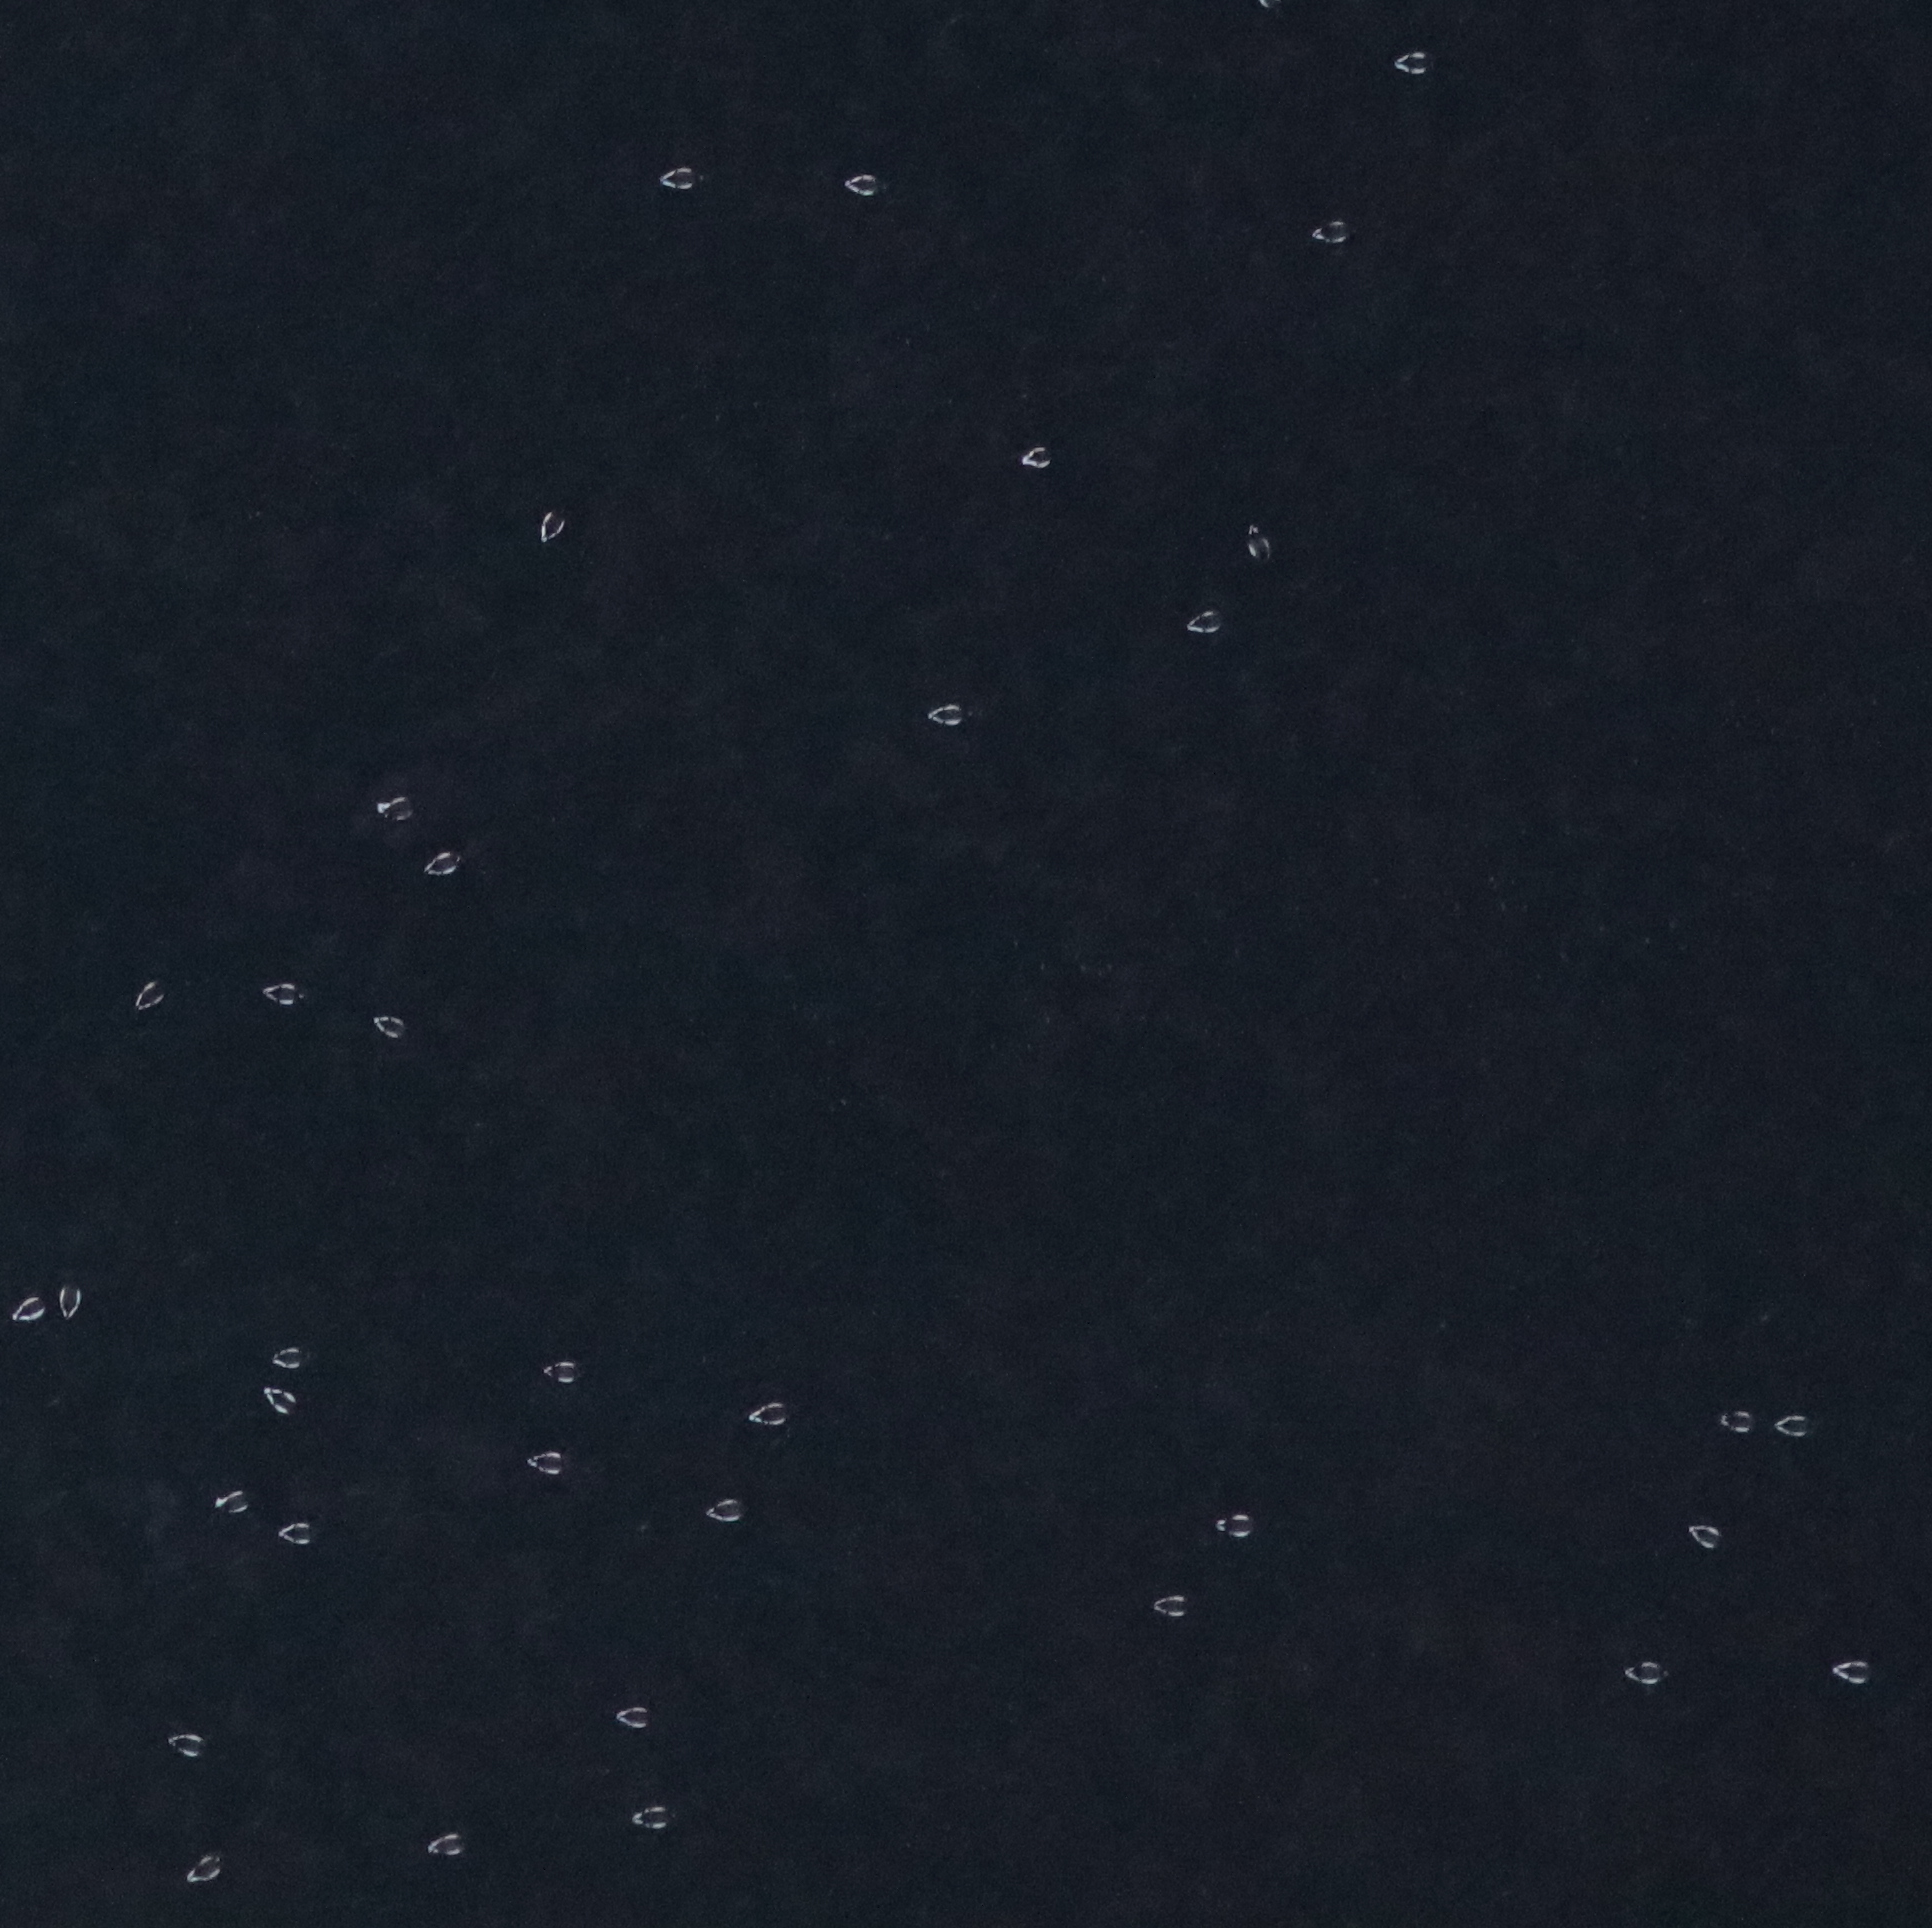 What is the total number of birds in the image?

36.